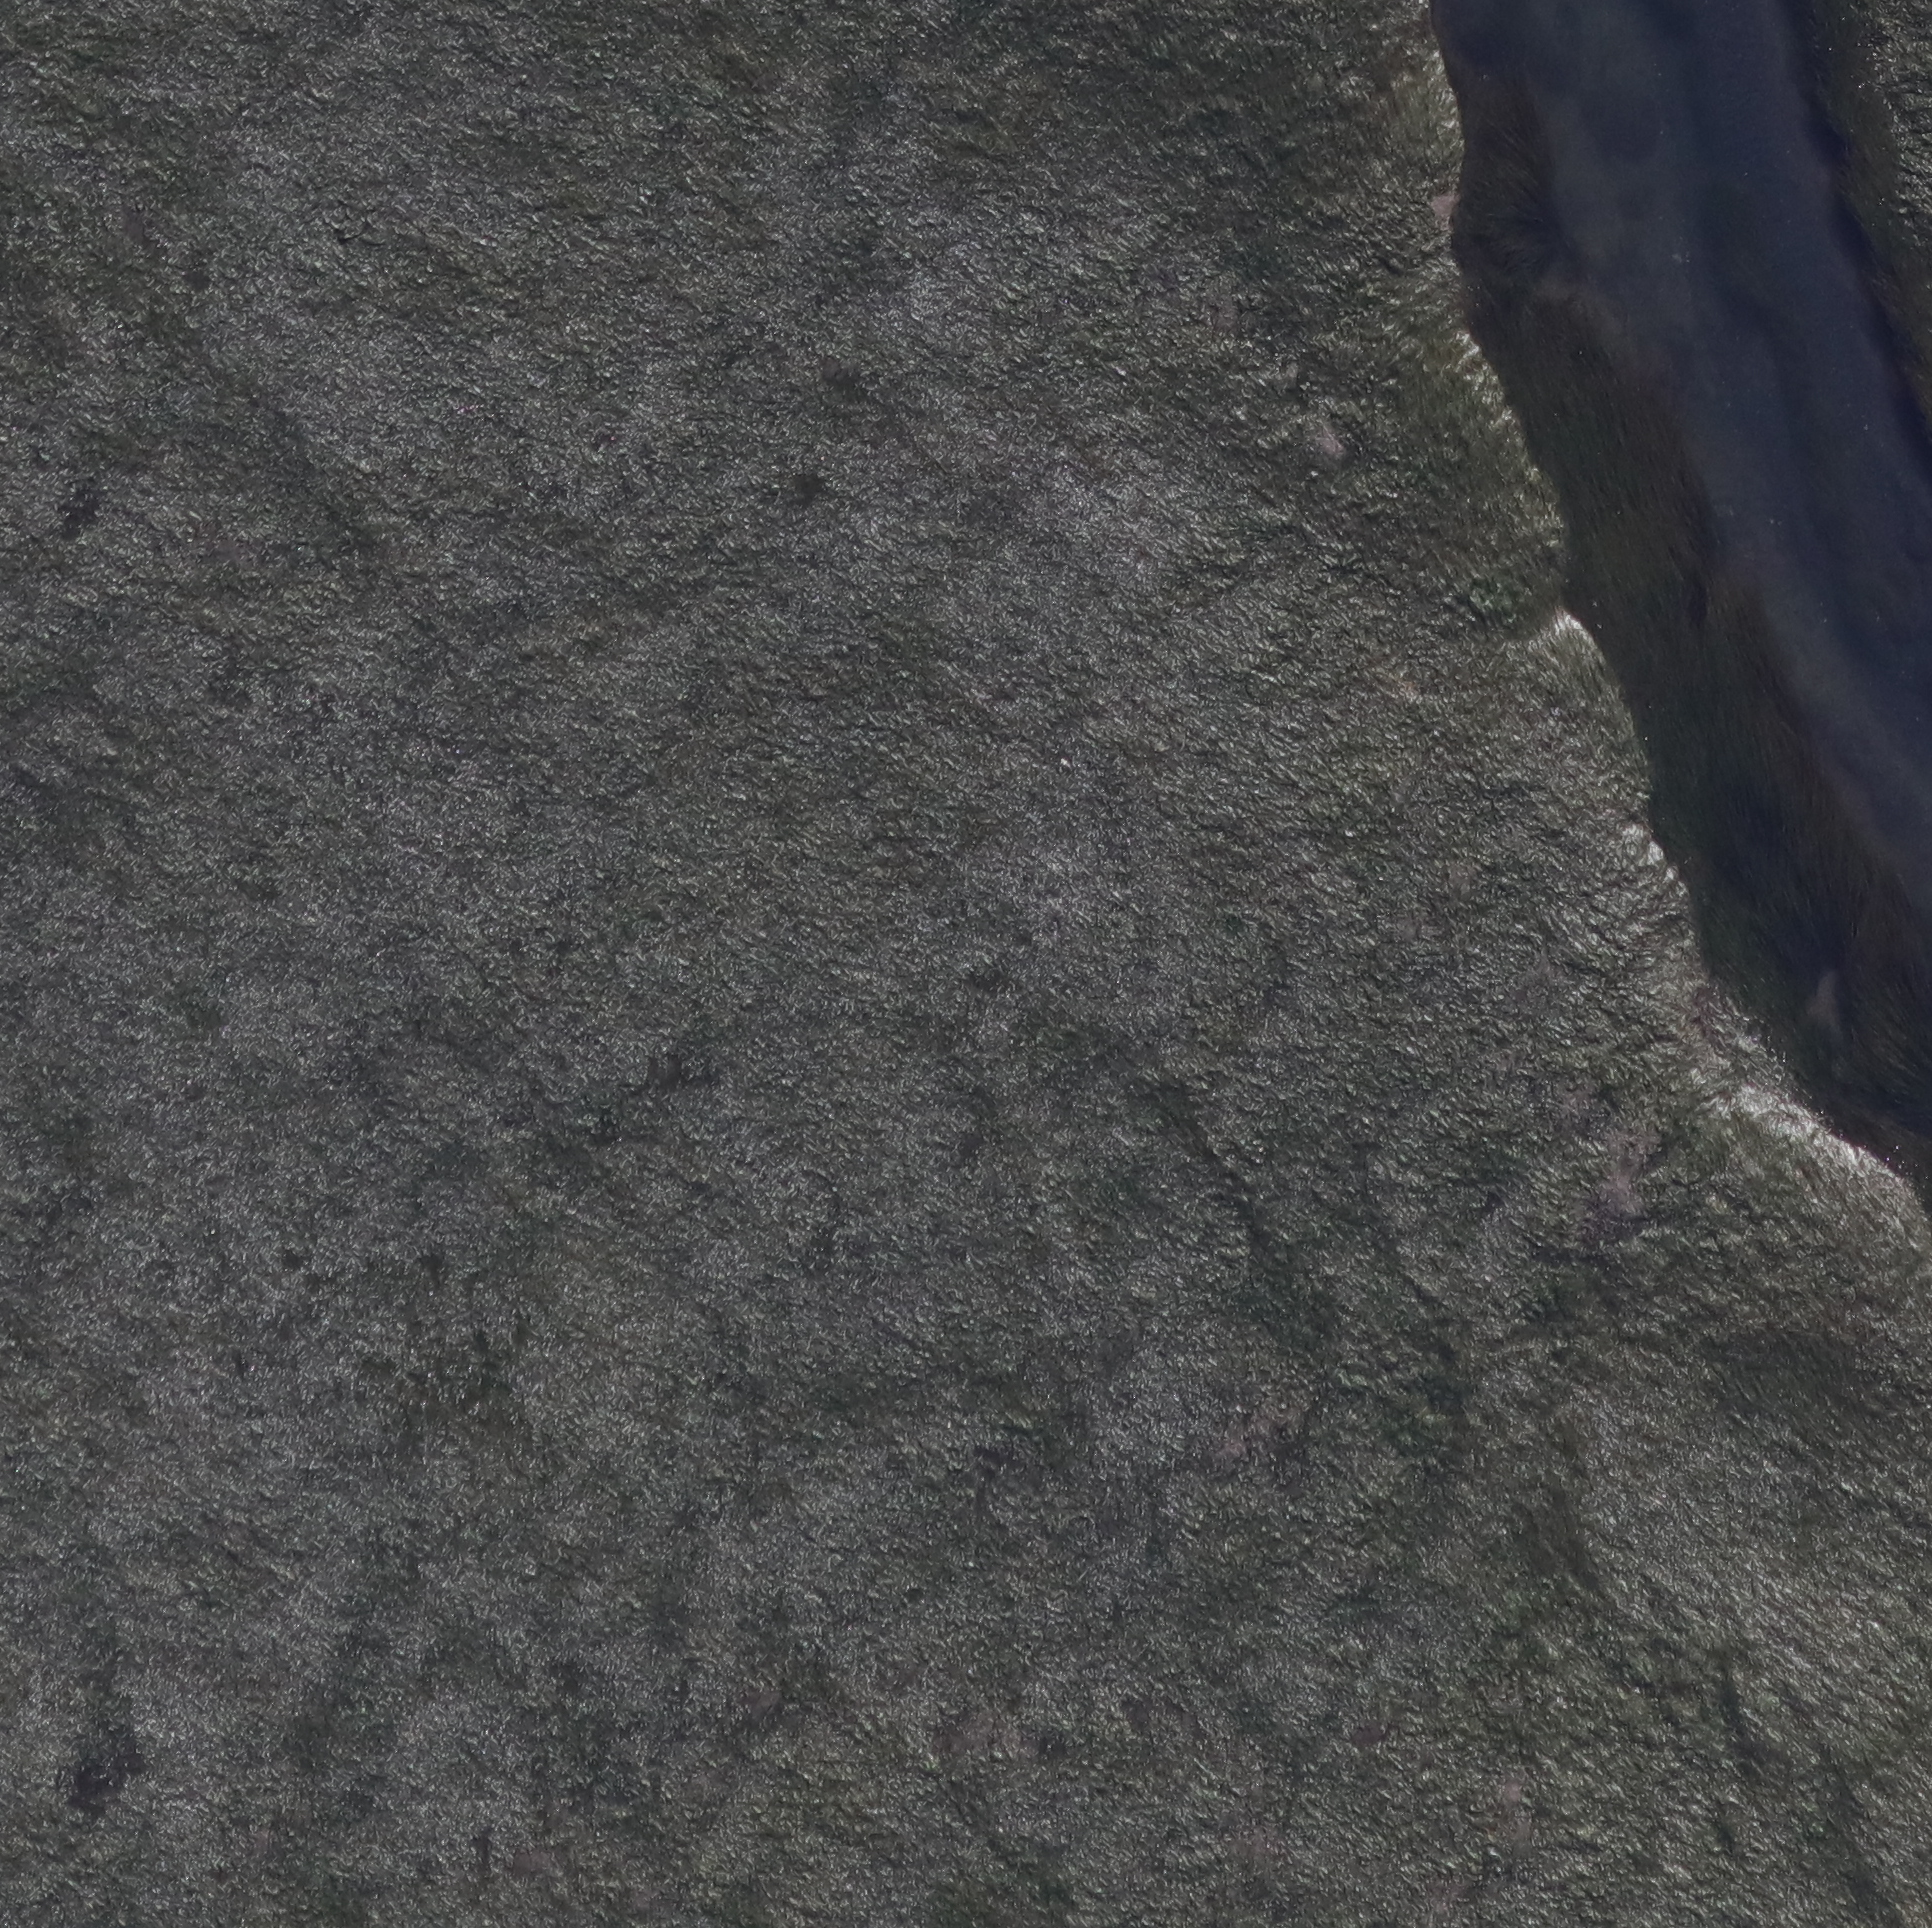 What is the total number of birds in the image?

0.